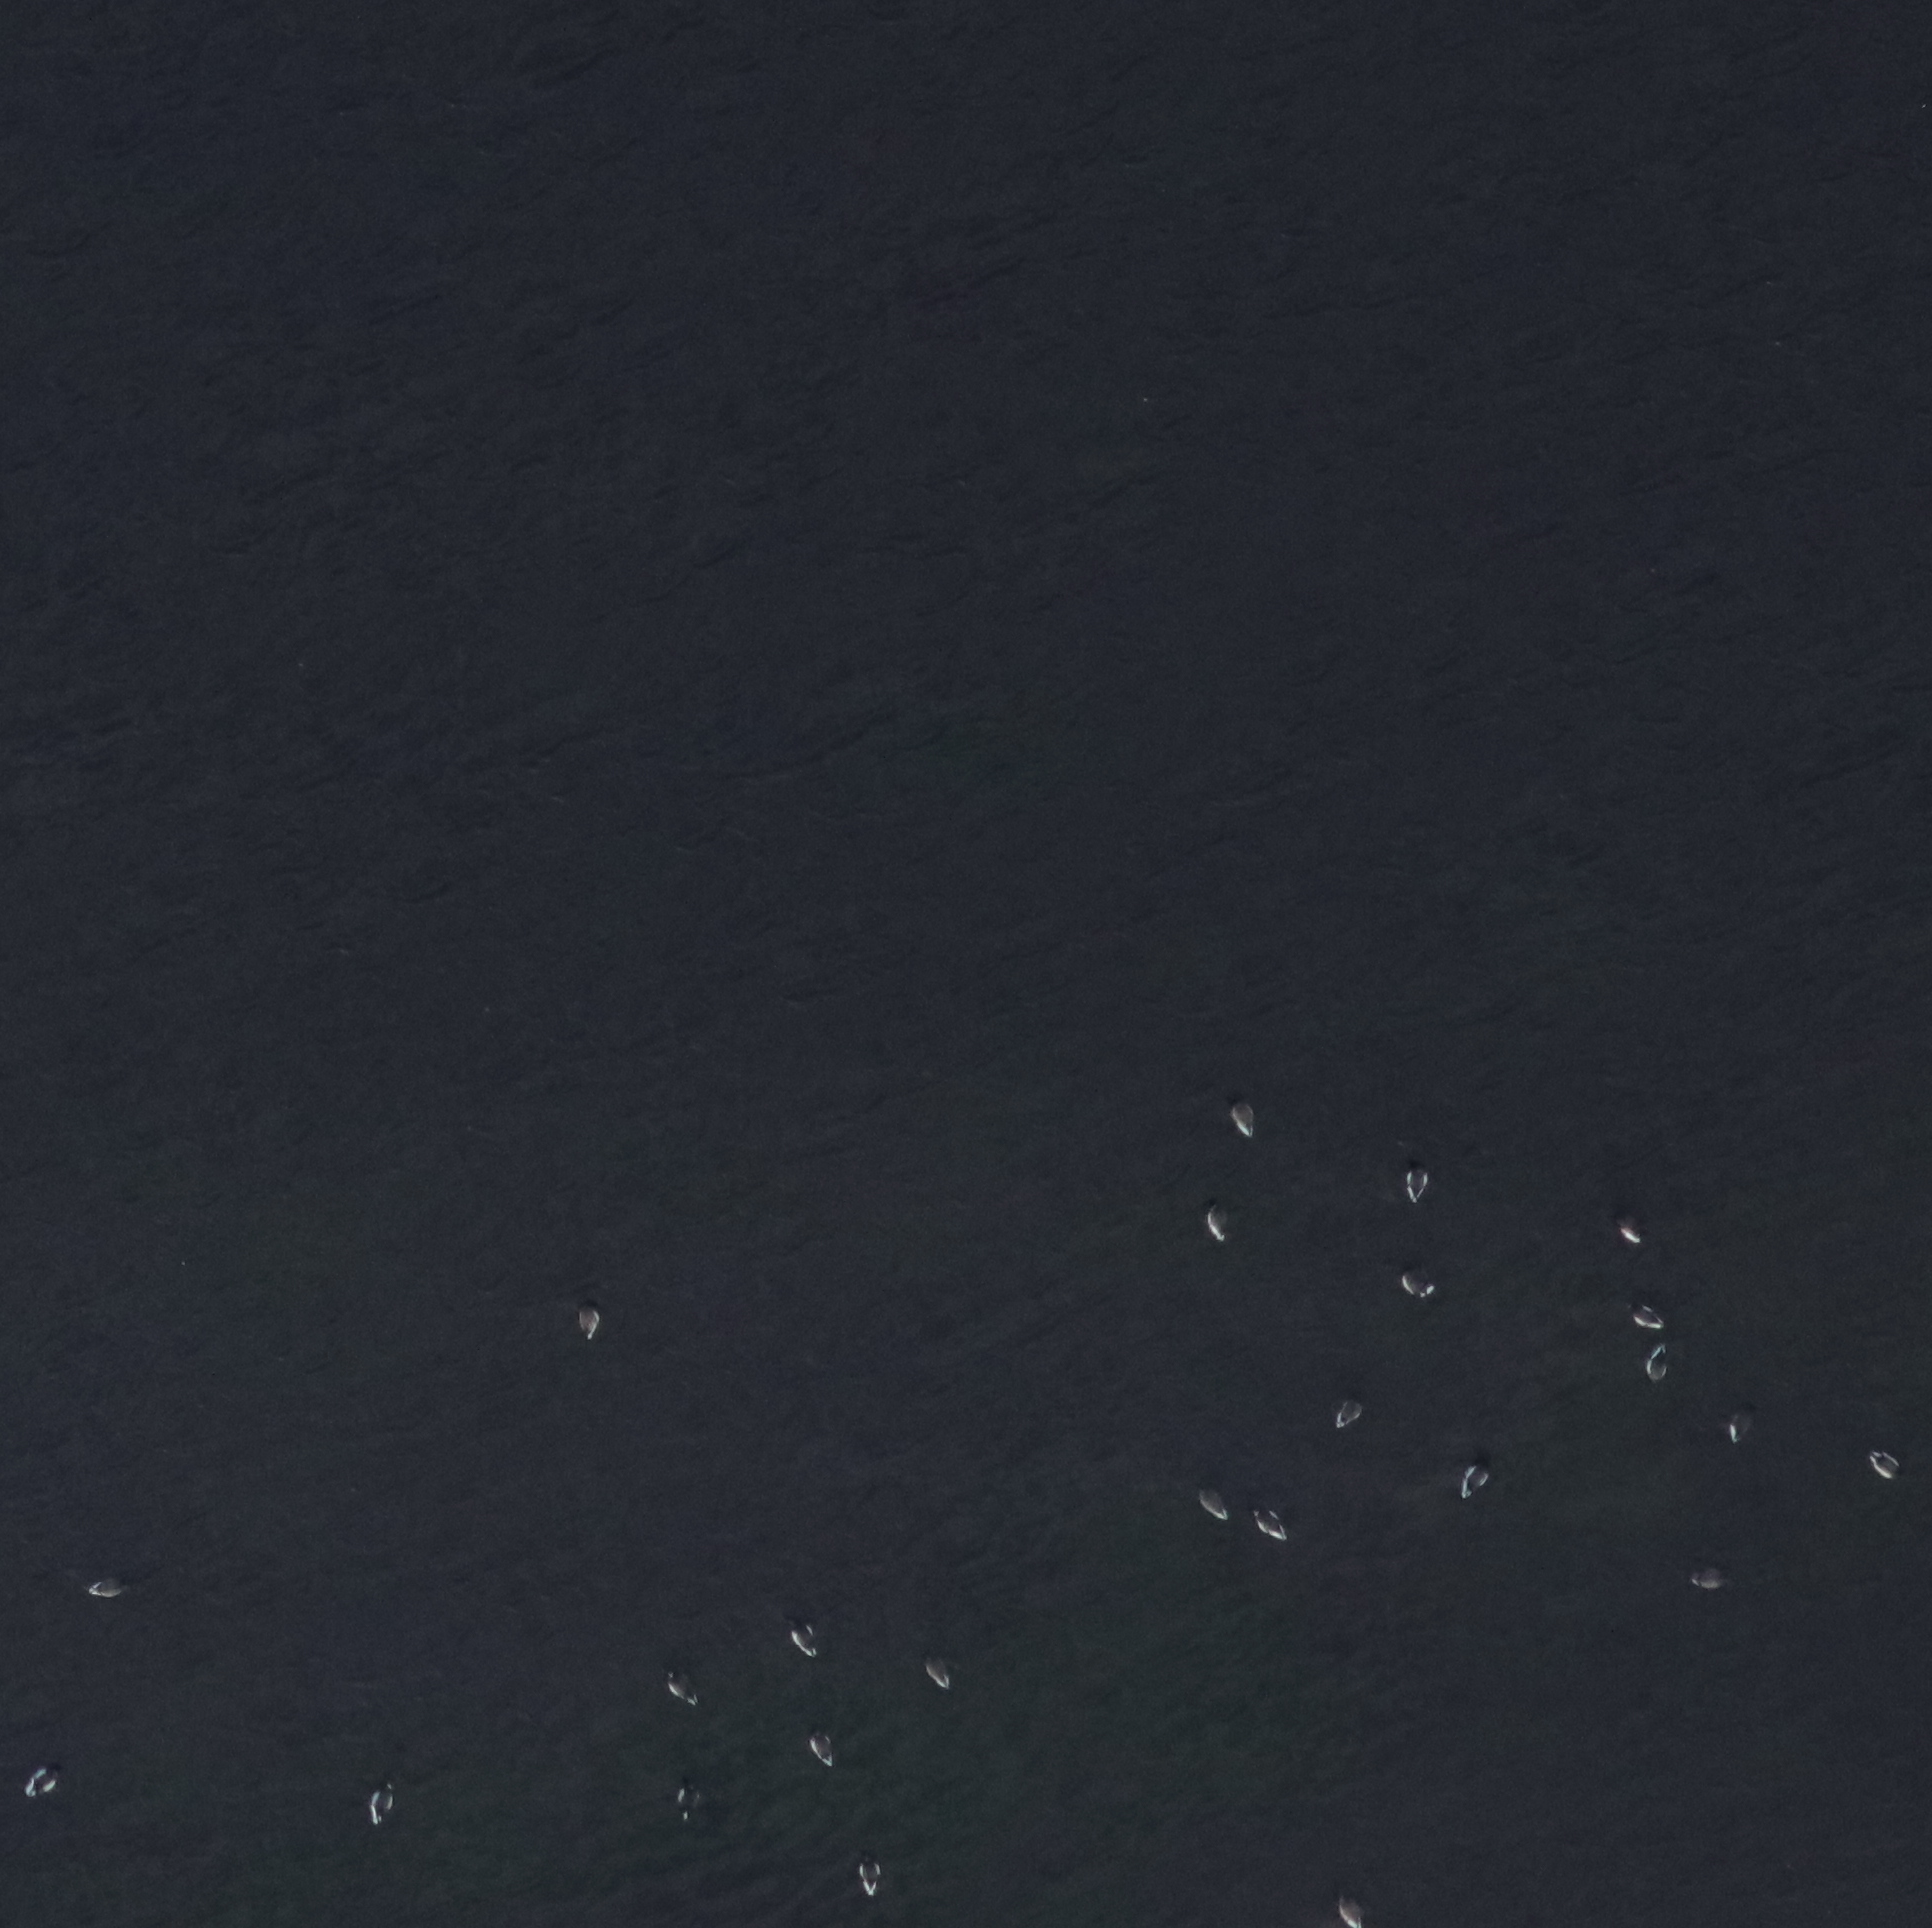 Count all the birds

25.